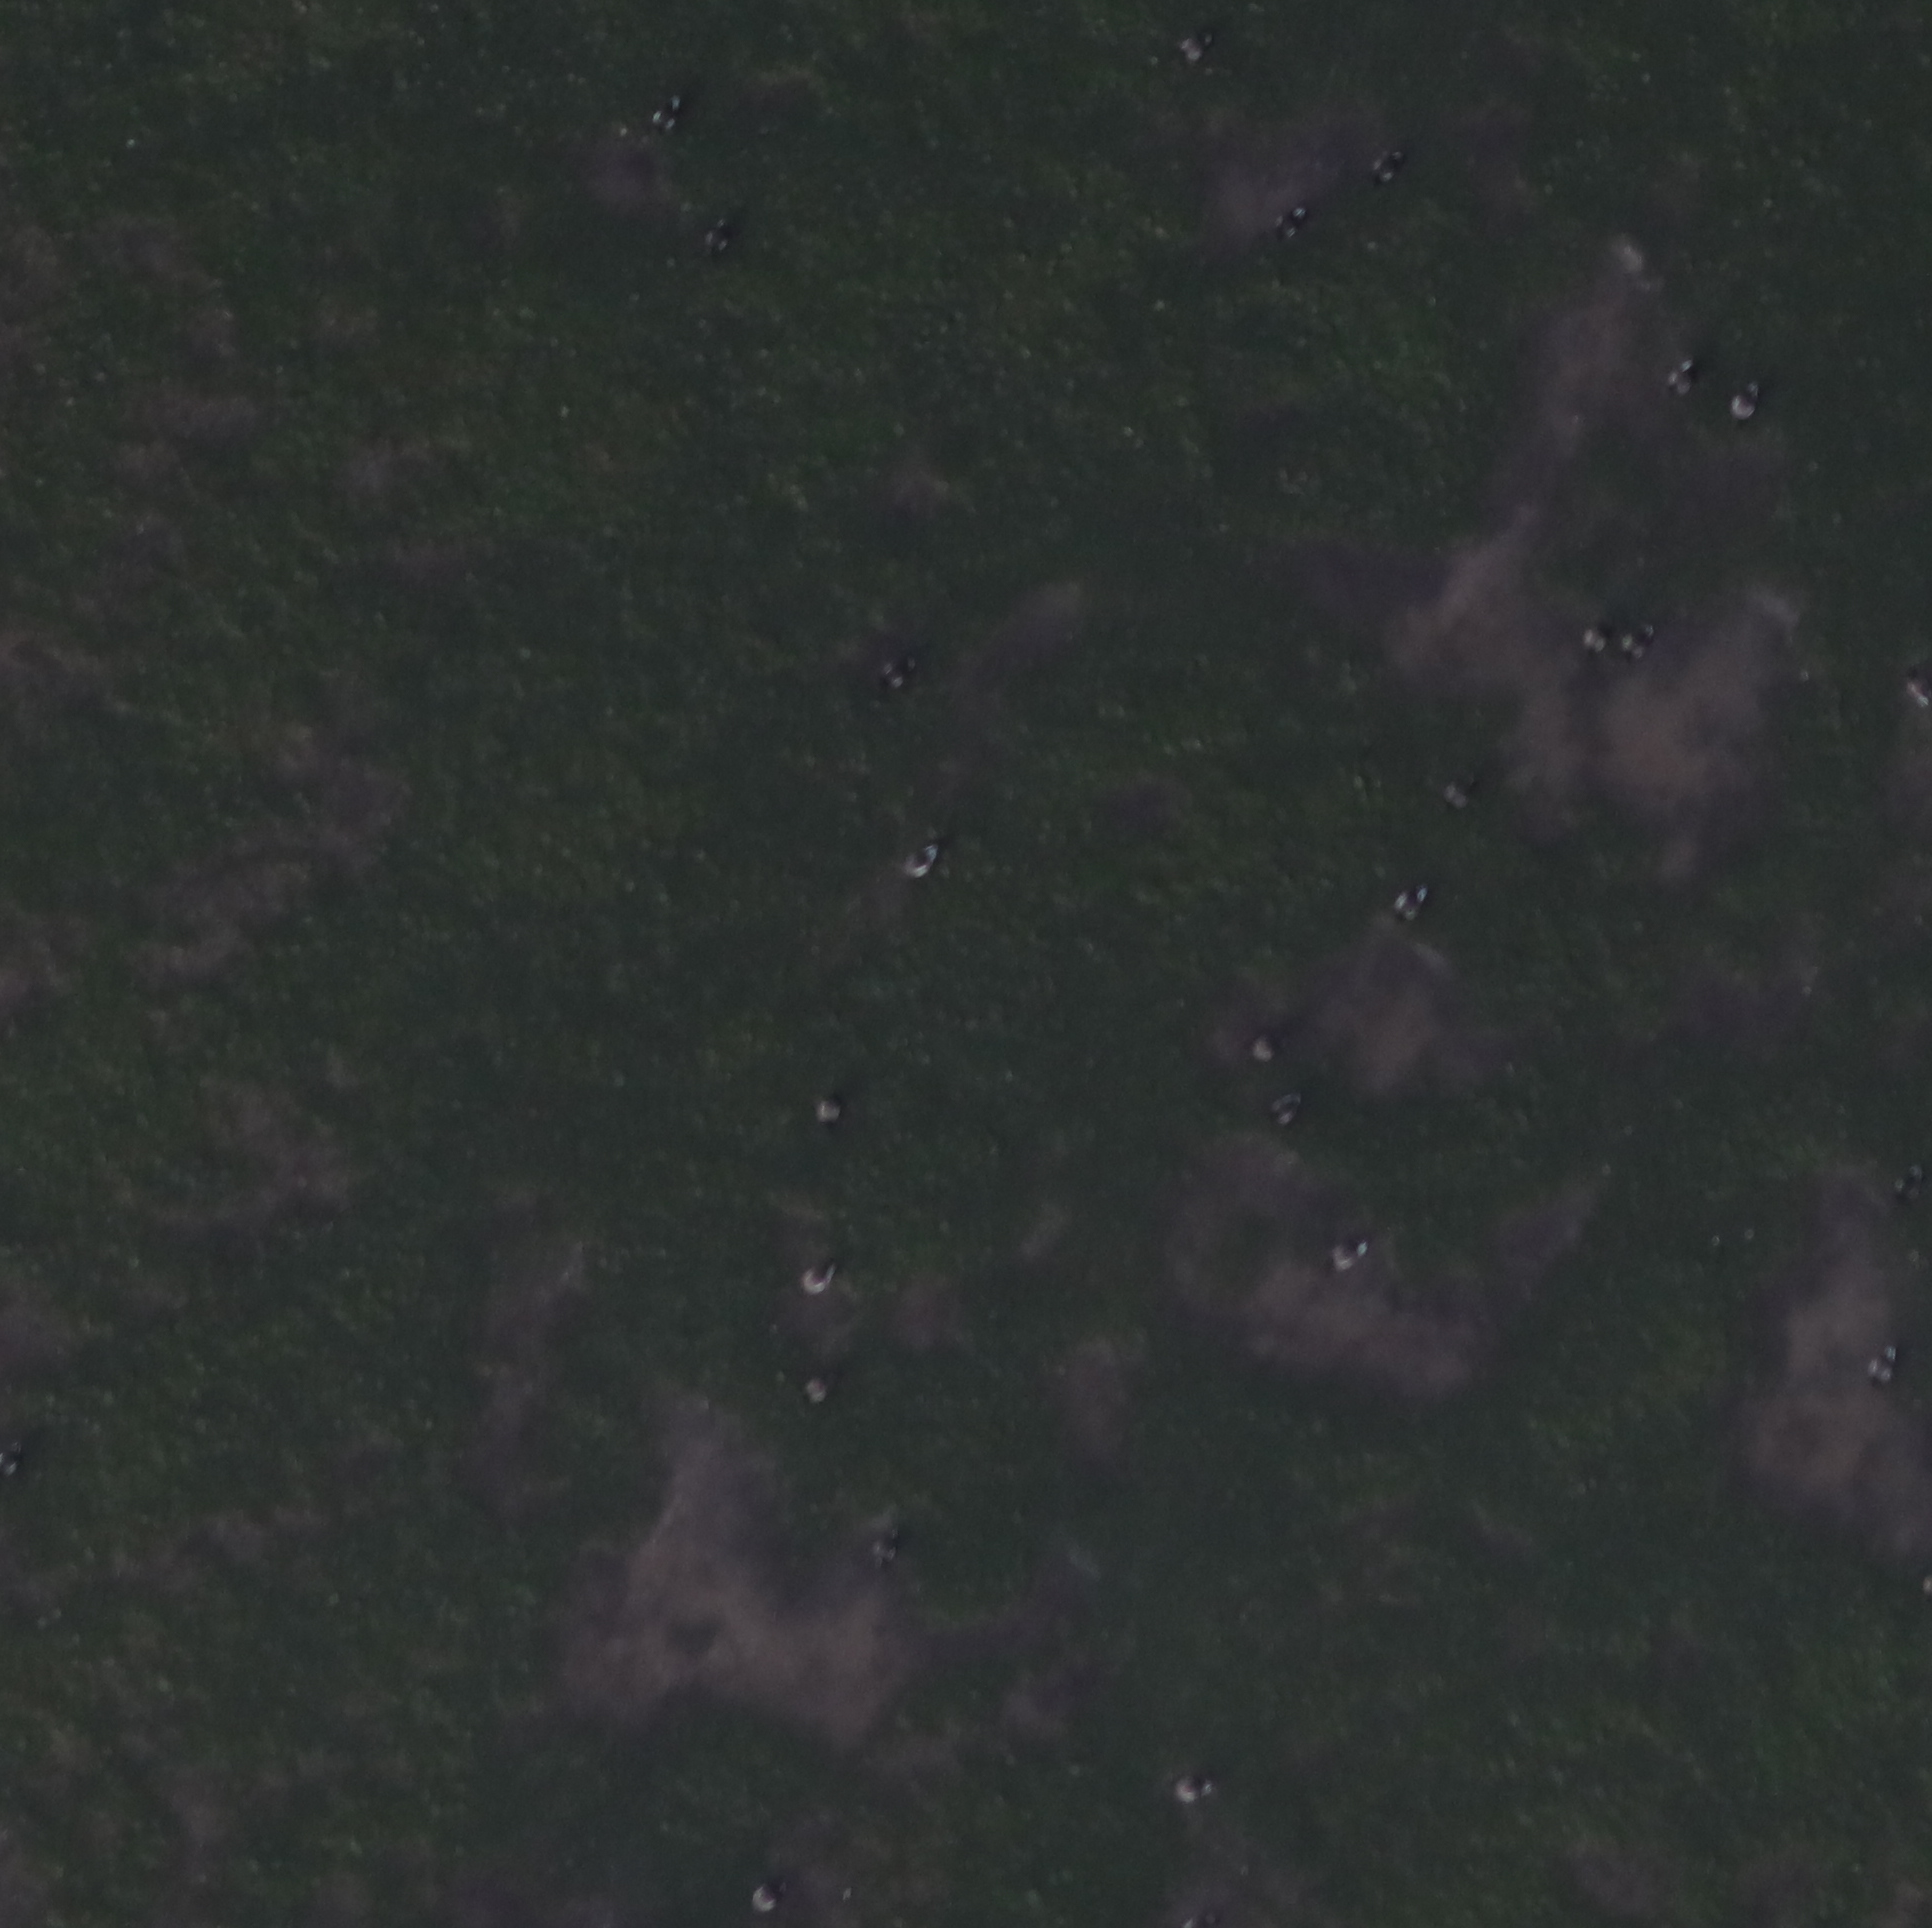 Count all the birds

26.